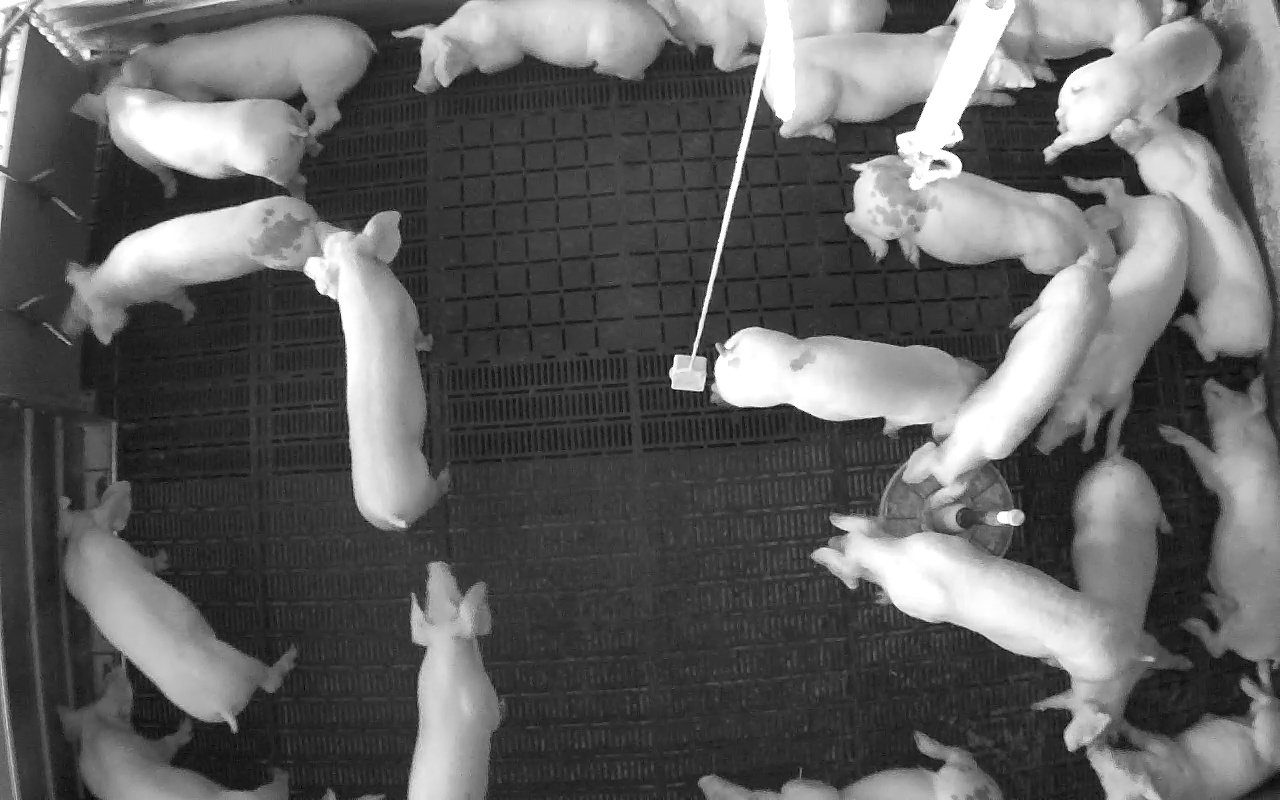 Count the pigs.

22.